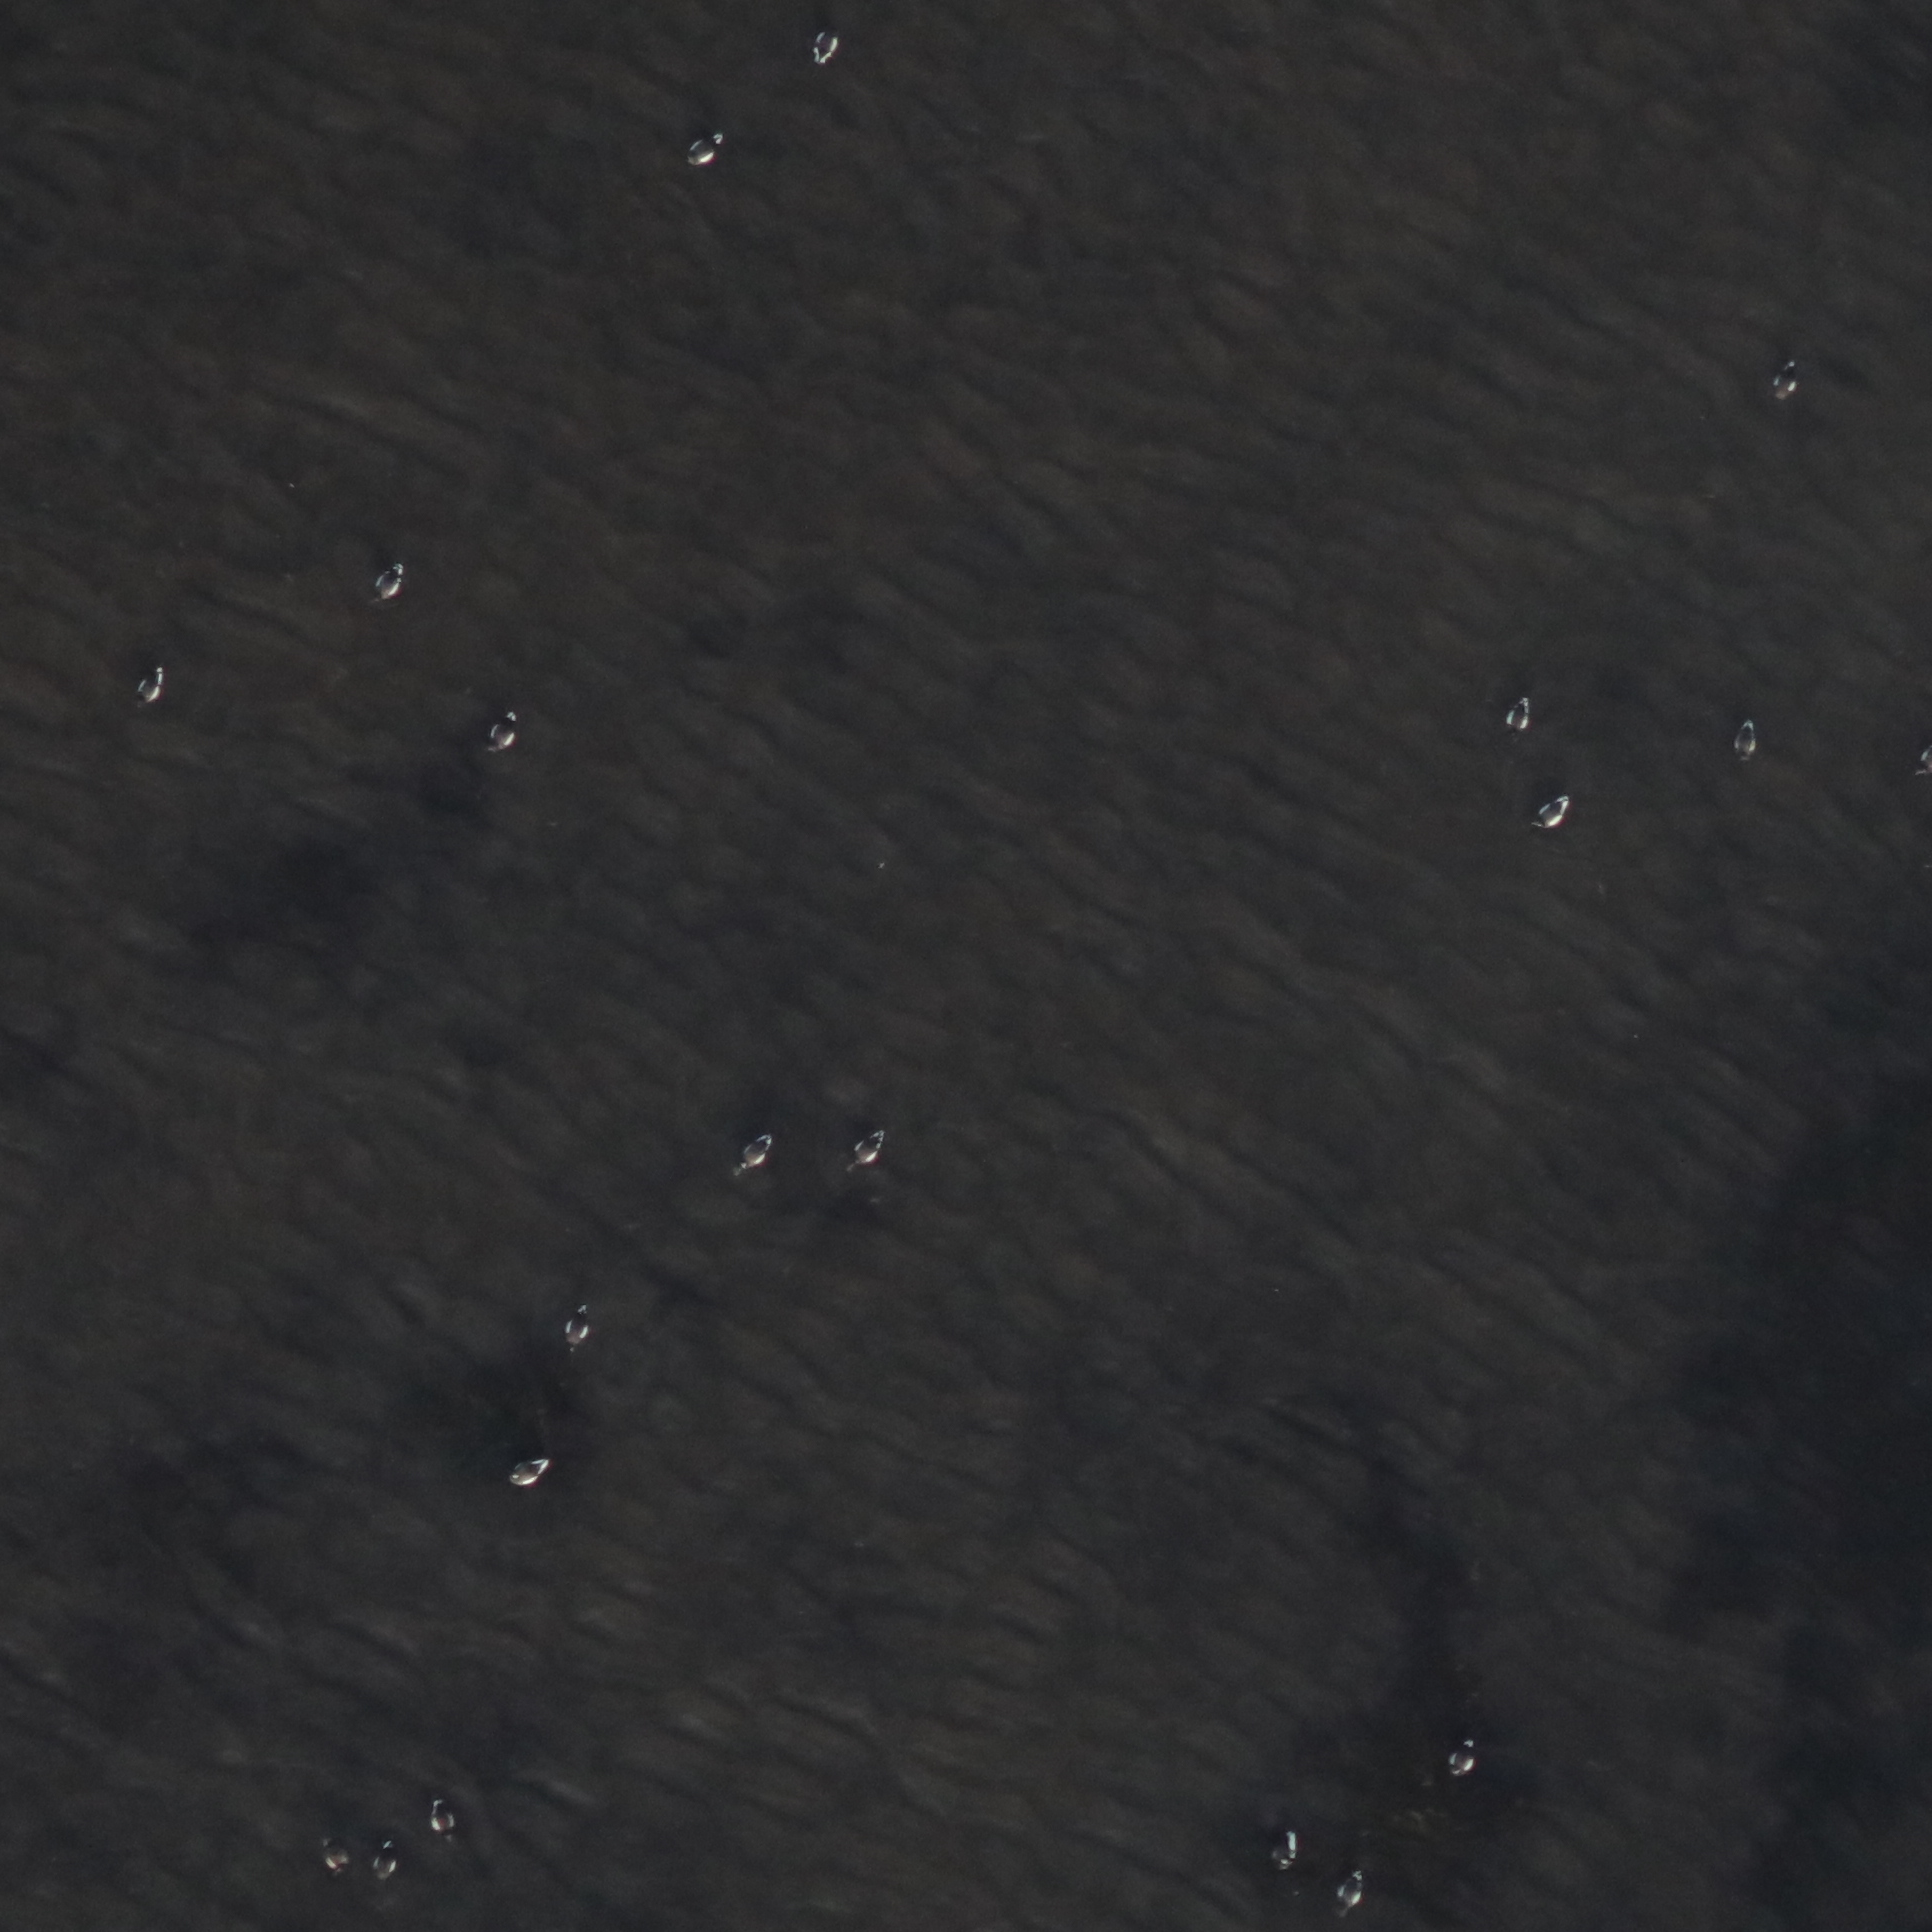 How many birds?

19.